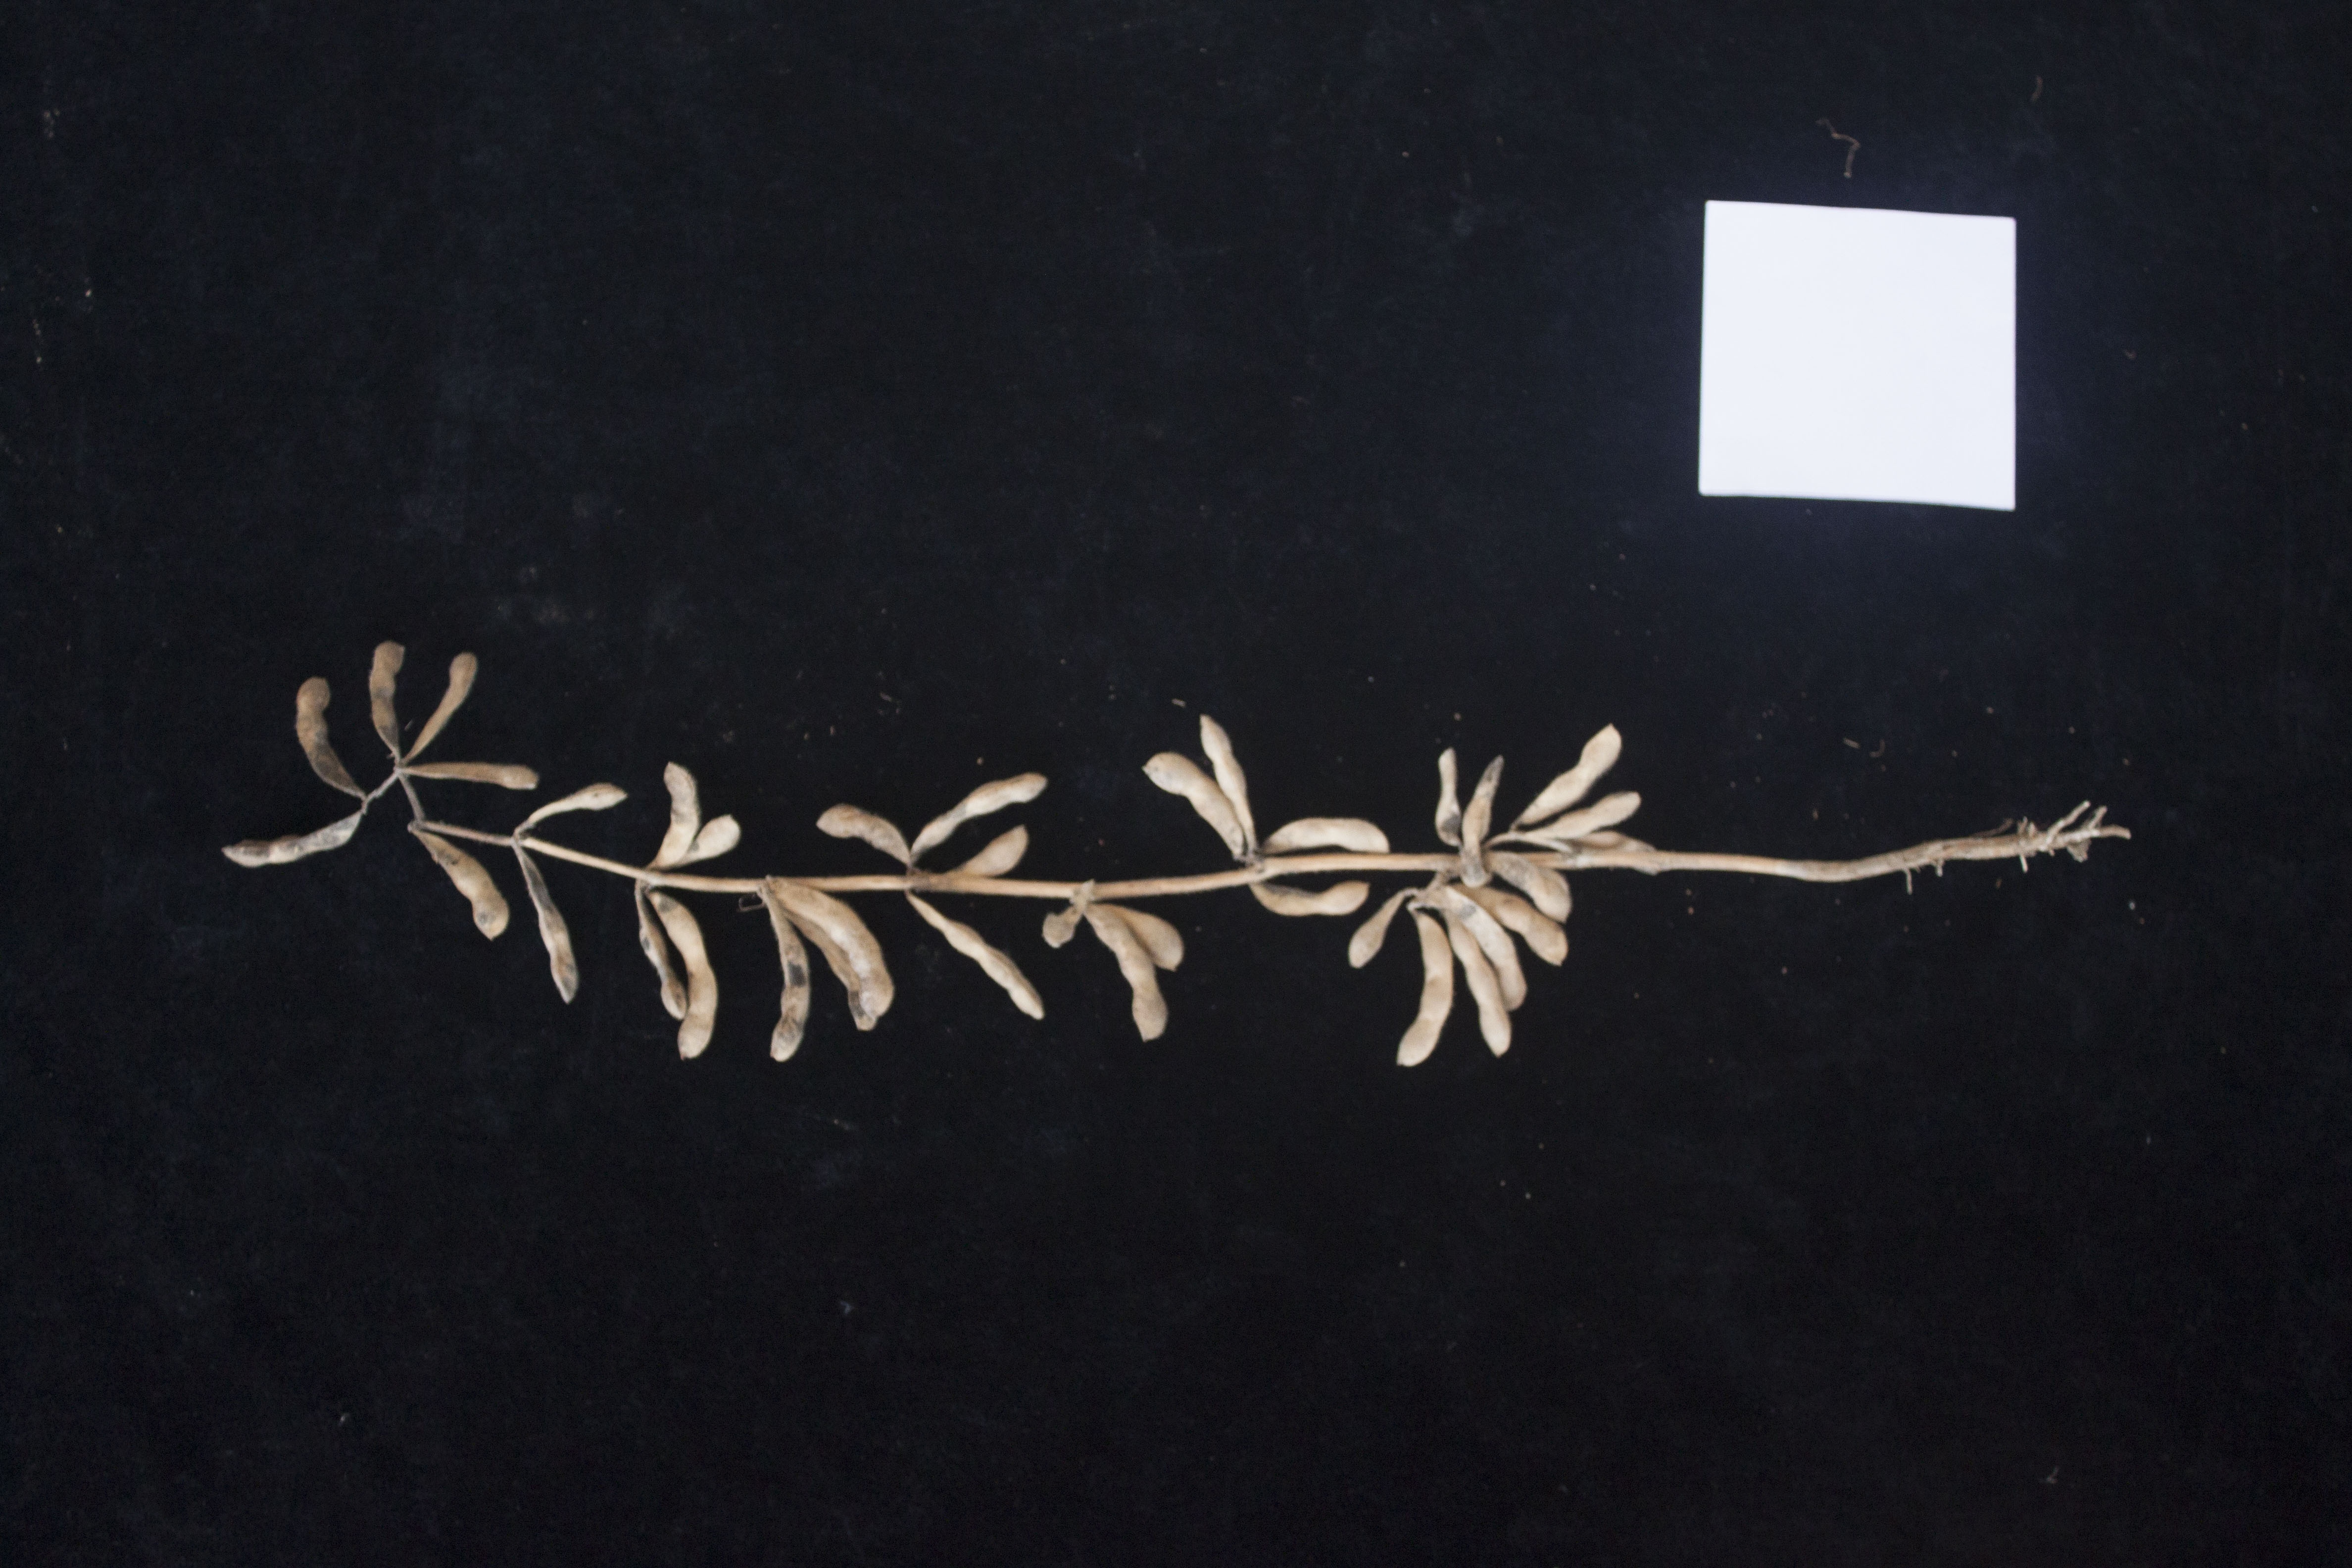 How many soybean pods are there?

36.